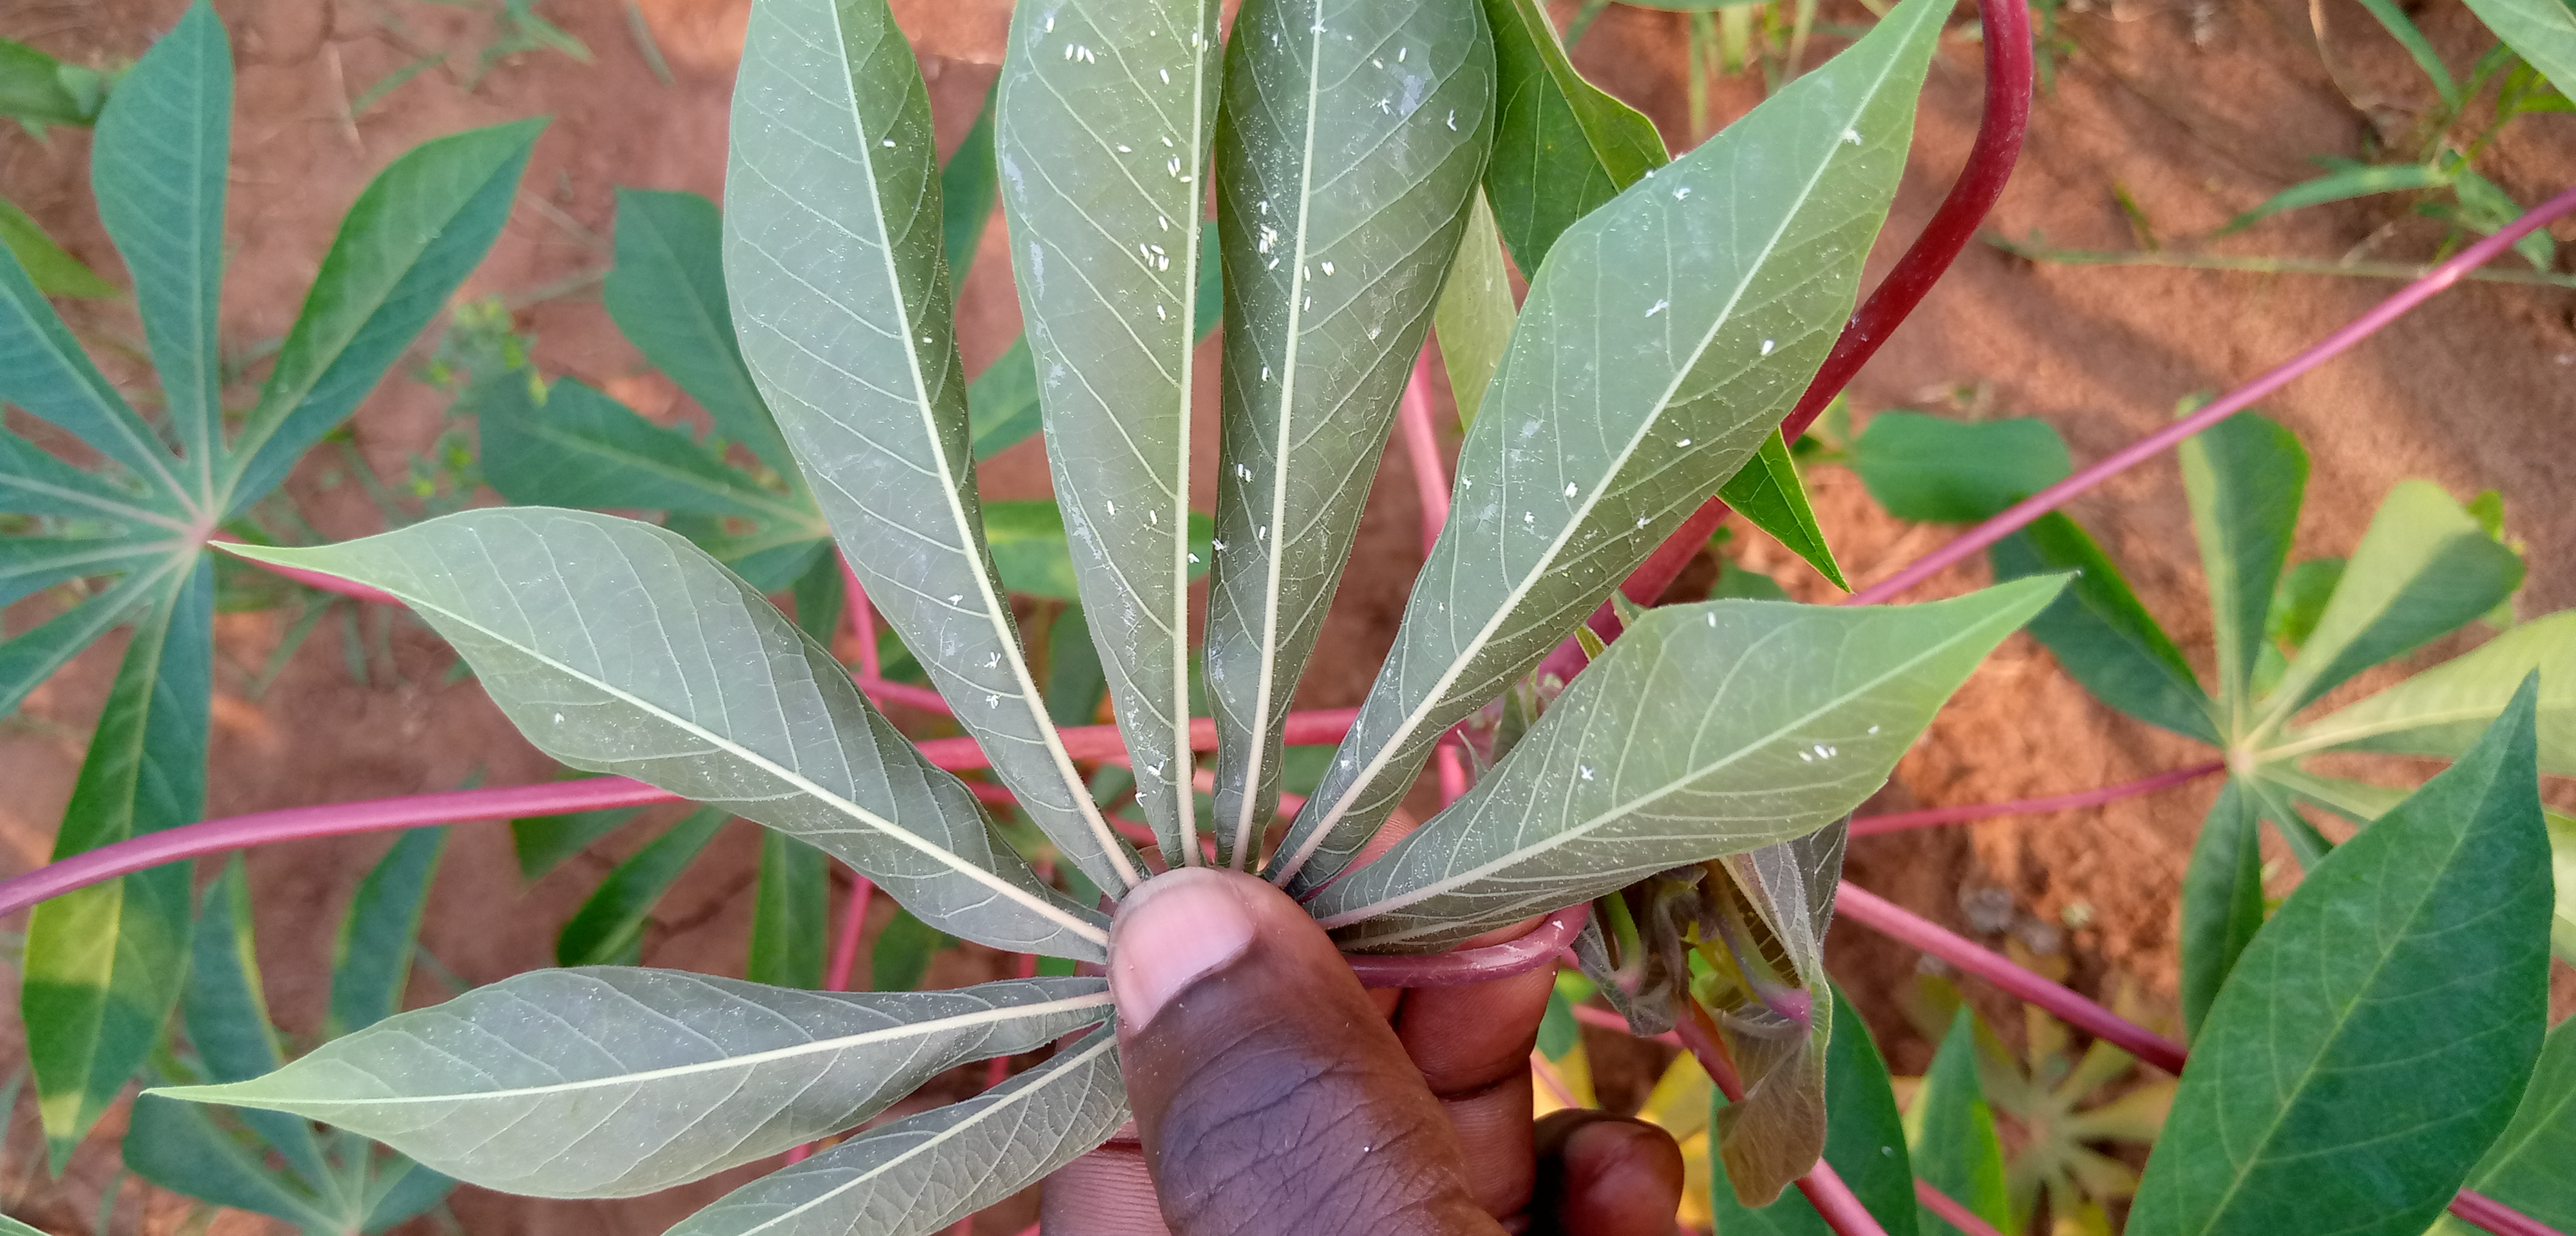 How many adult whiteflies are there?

68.